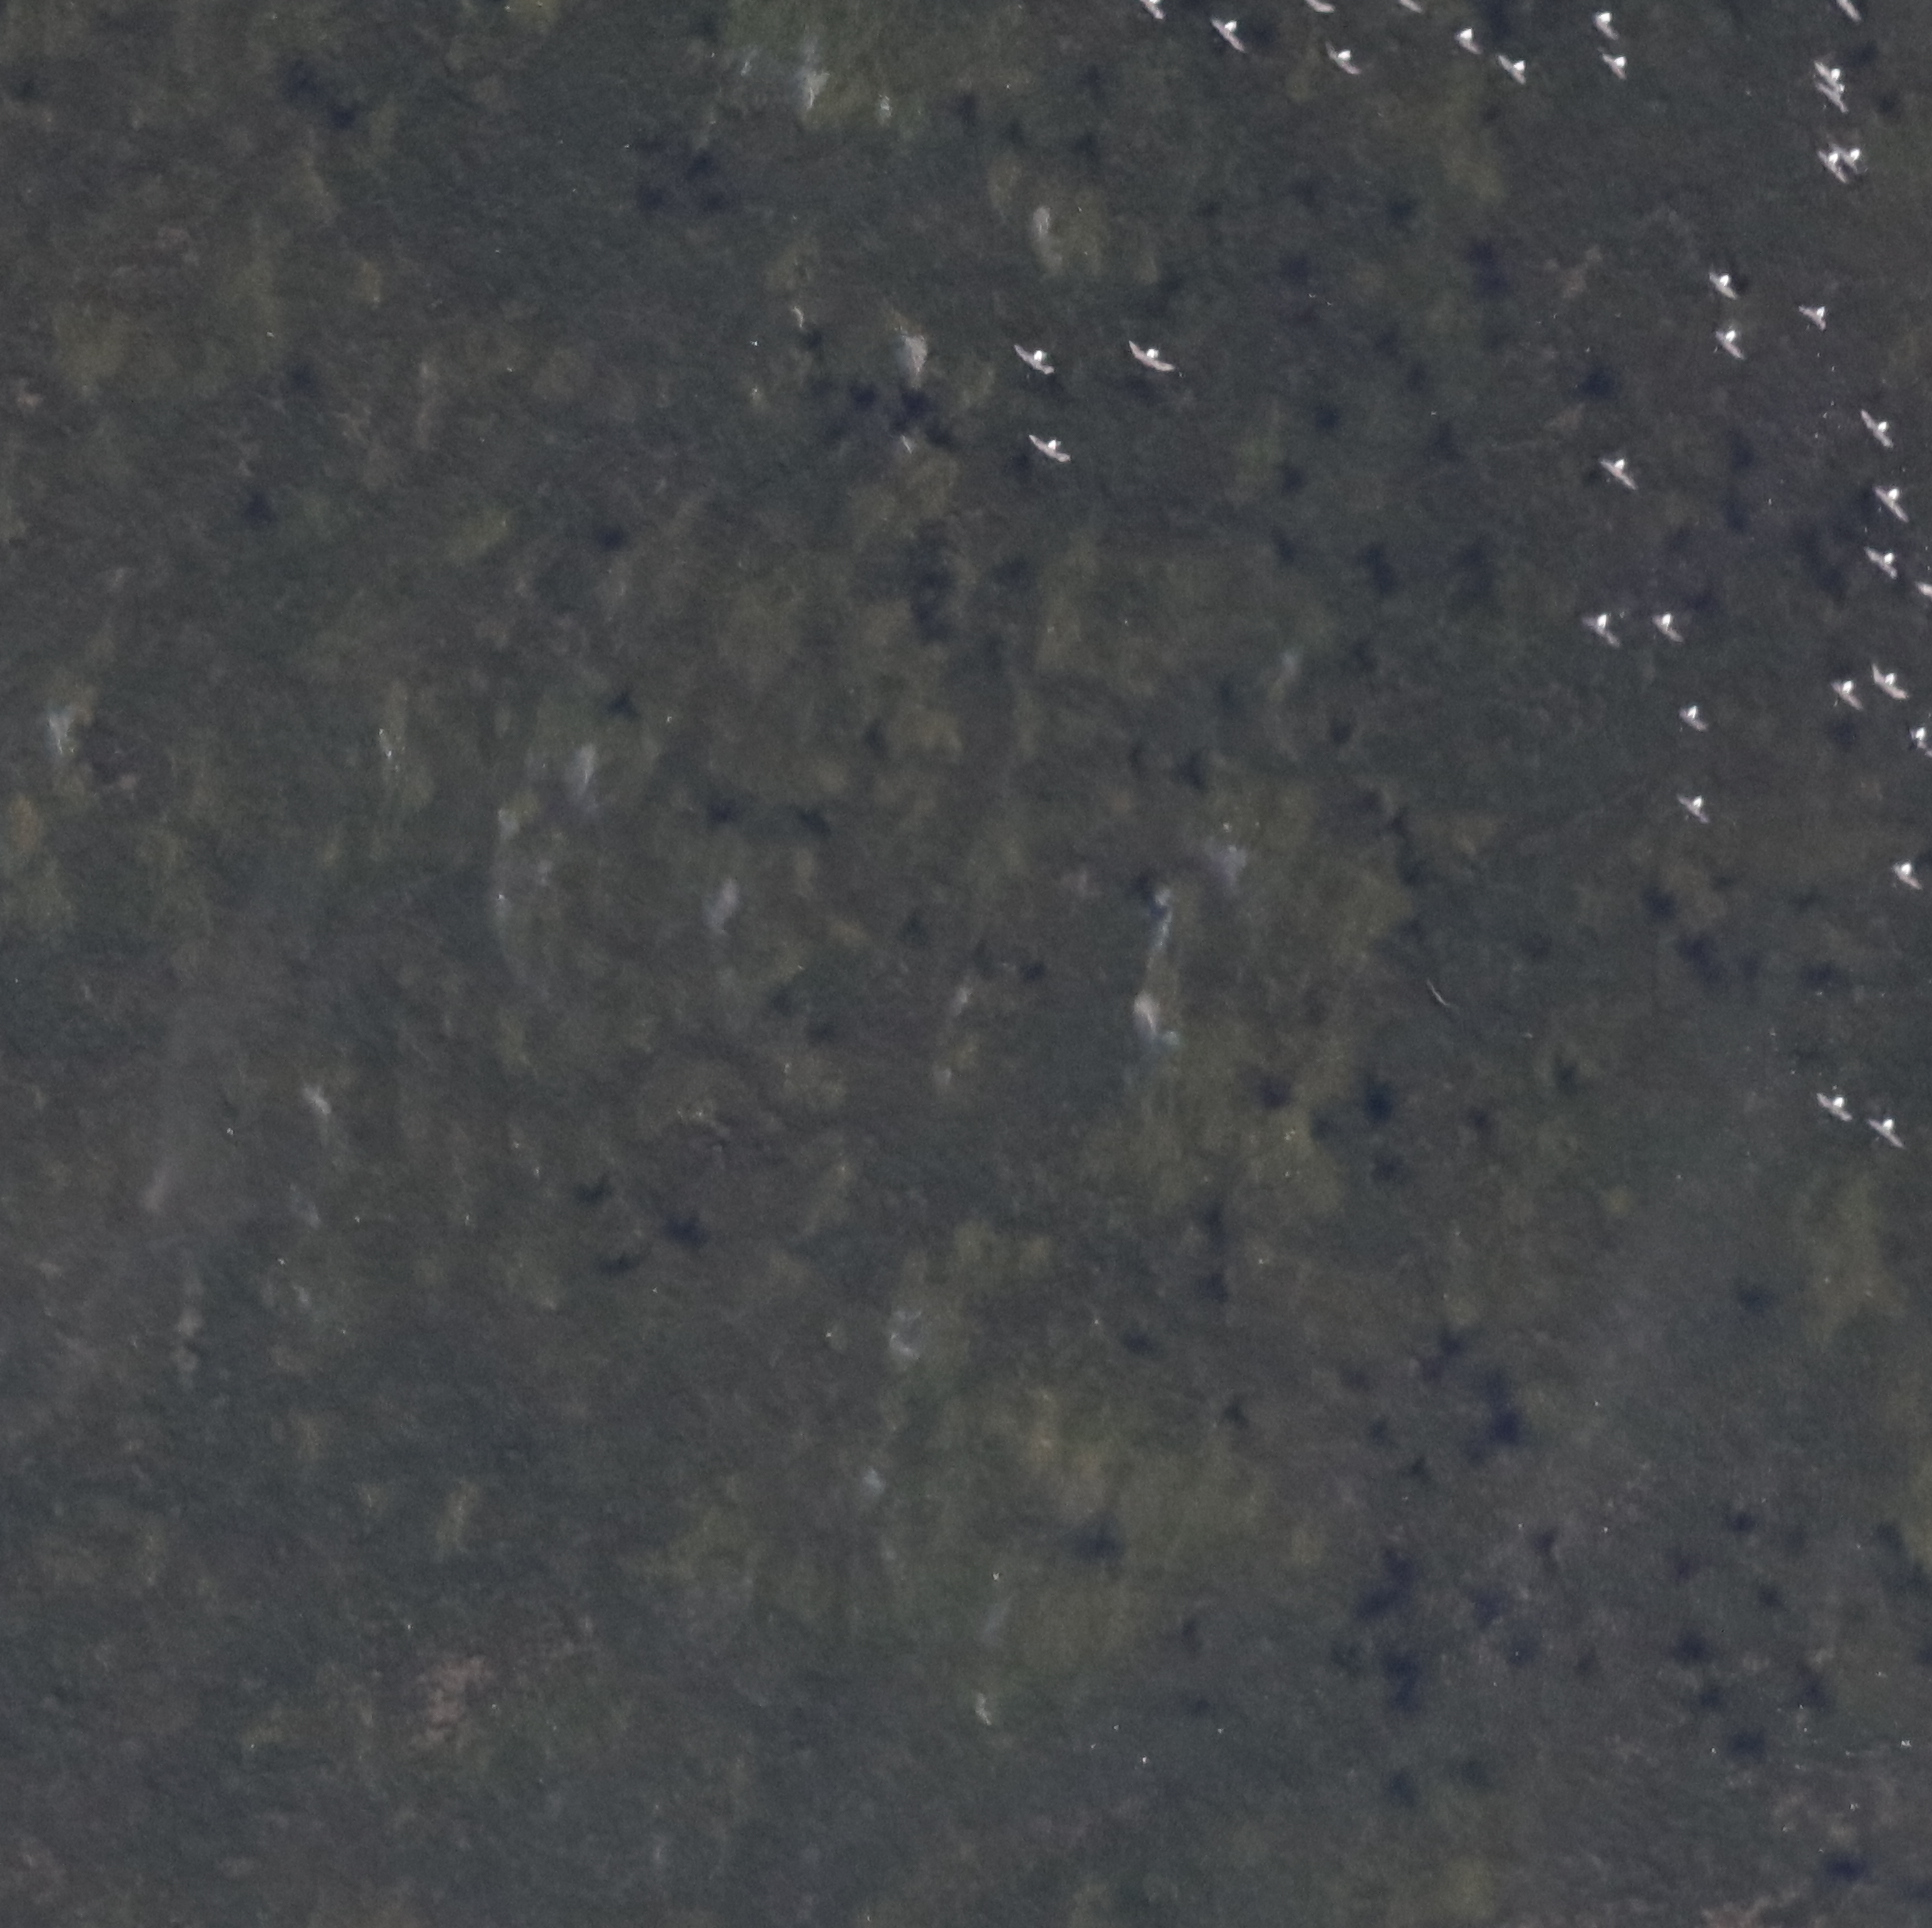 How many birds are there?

31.